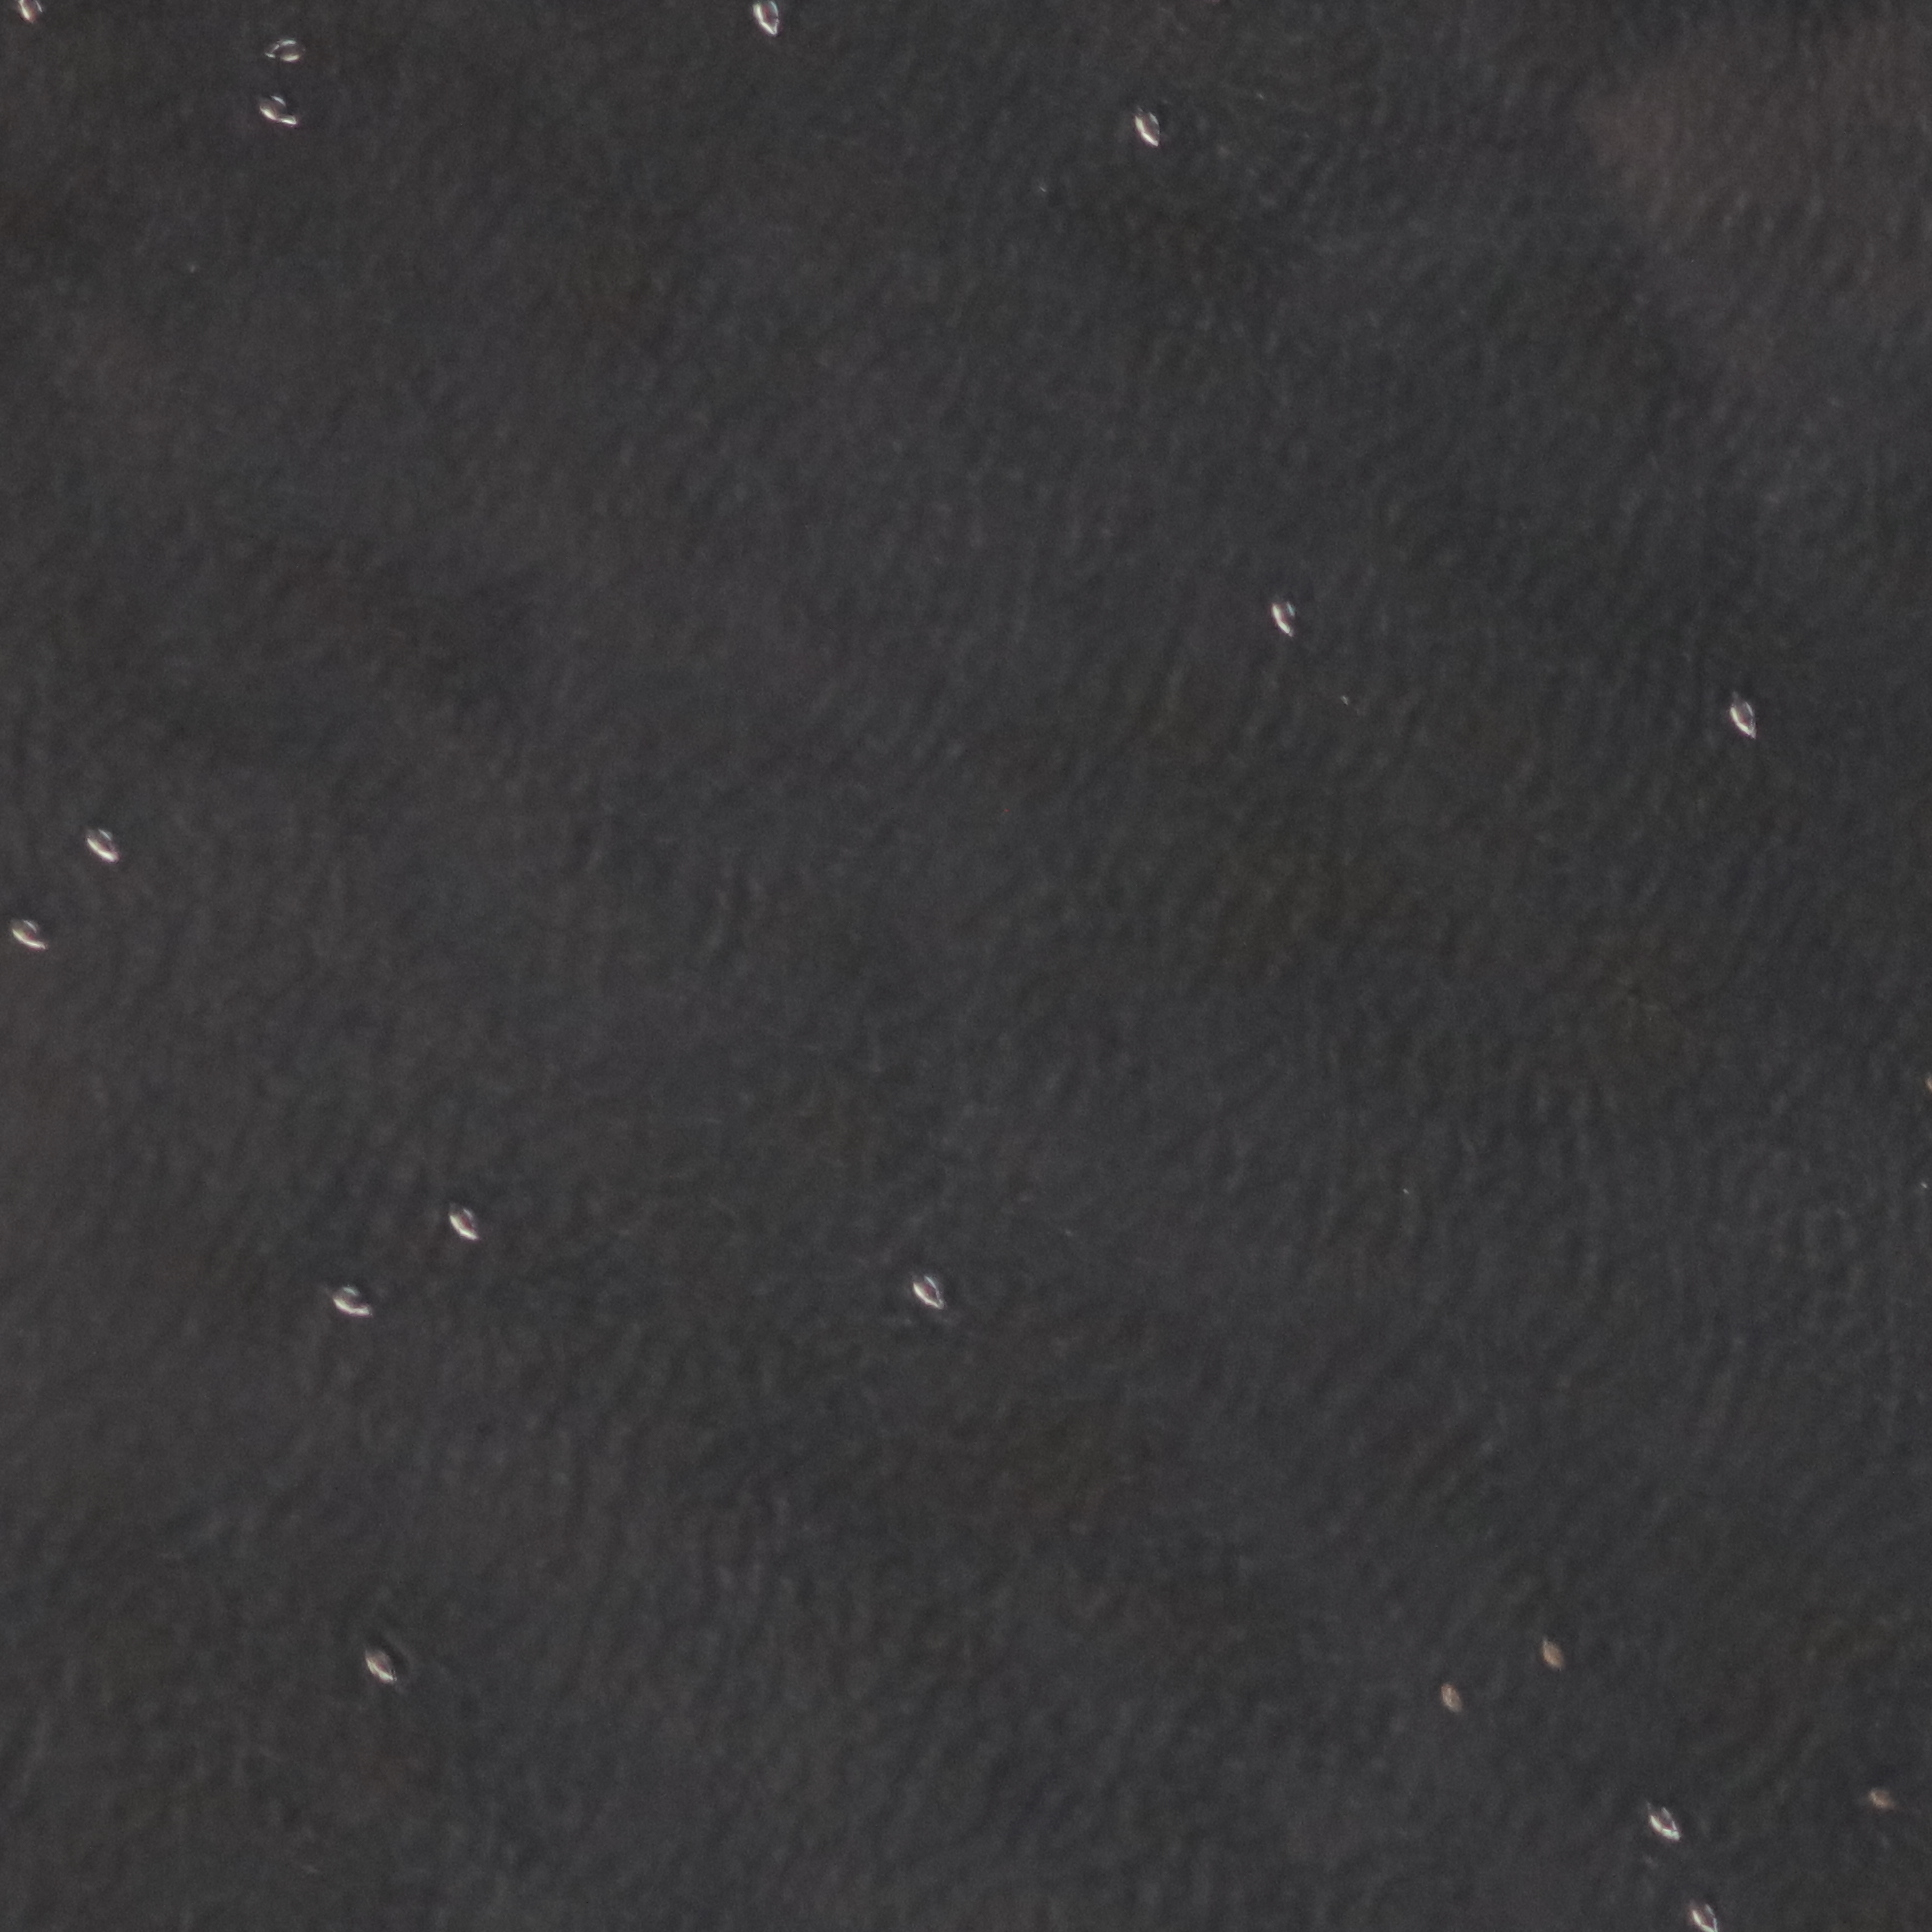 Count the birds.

18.